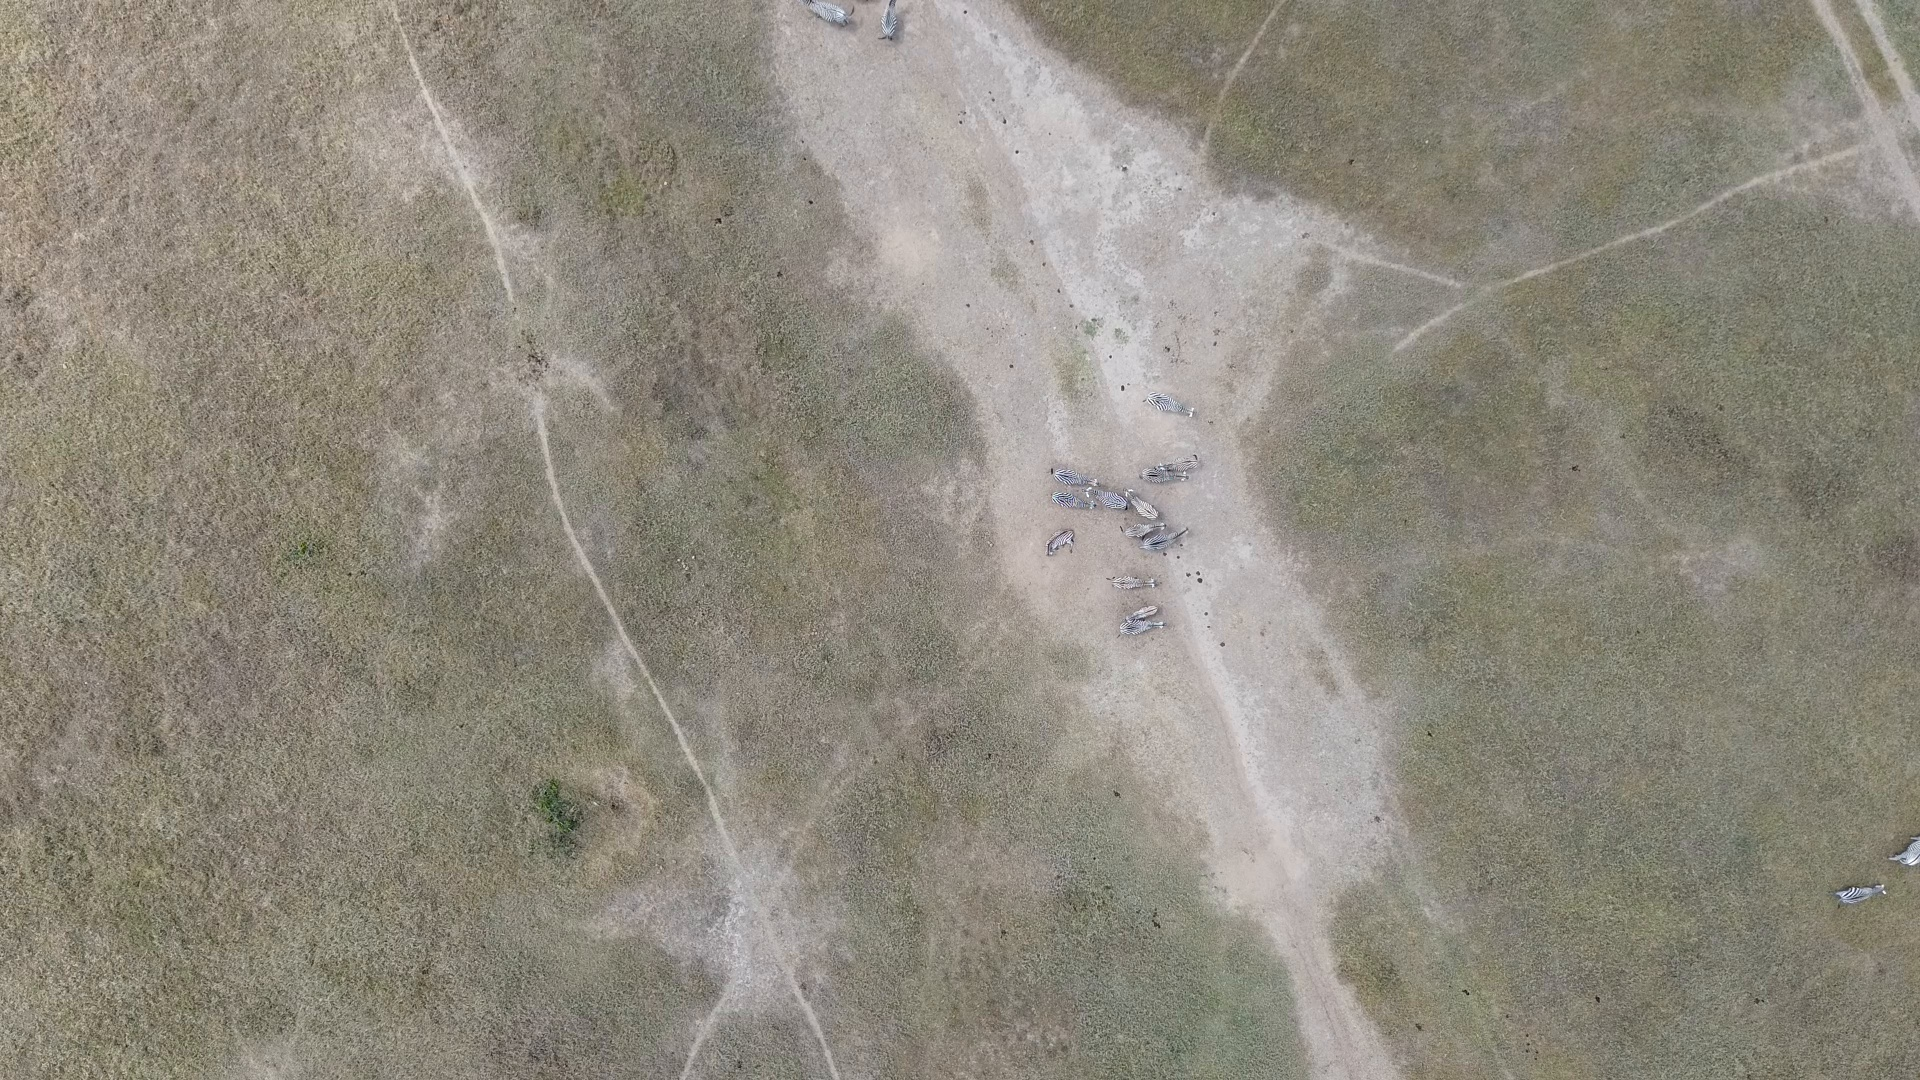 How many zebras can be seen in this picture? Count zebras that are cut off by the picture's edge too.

17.